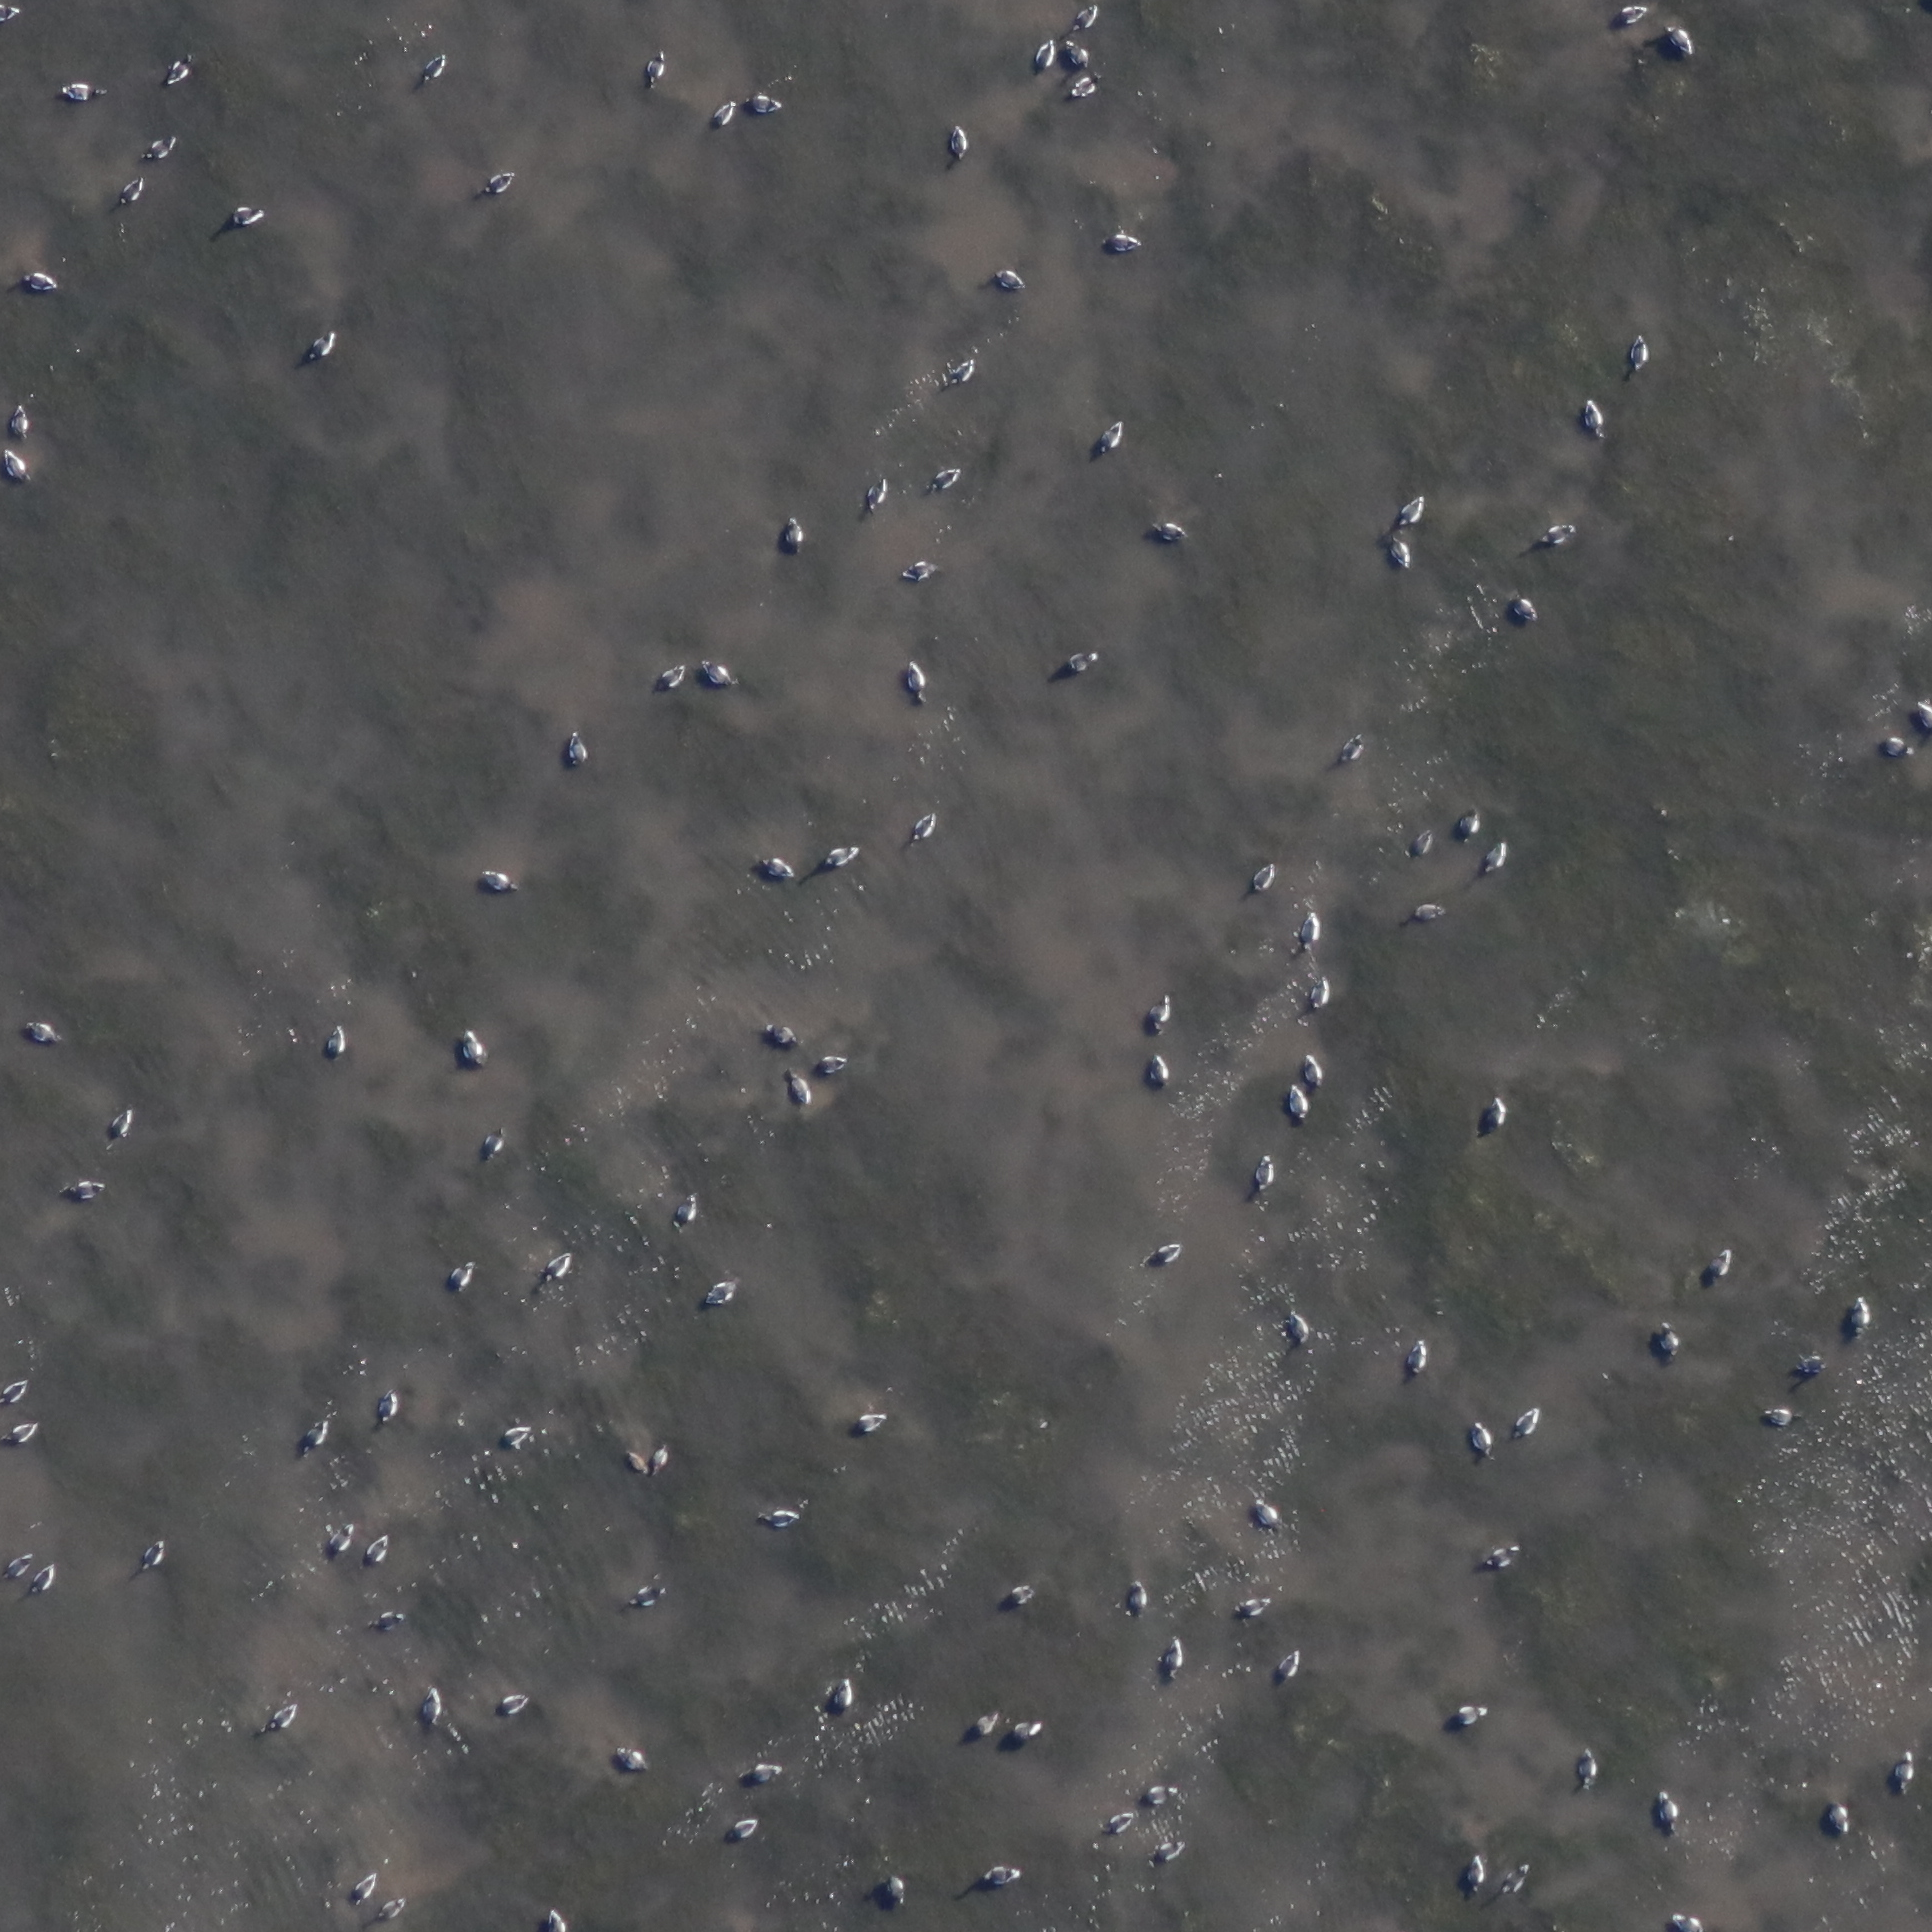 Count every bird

132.